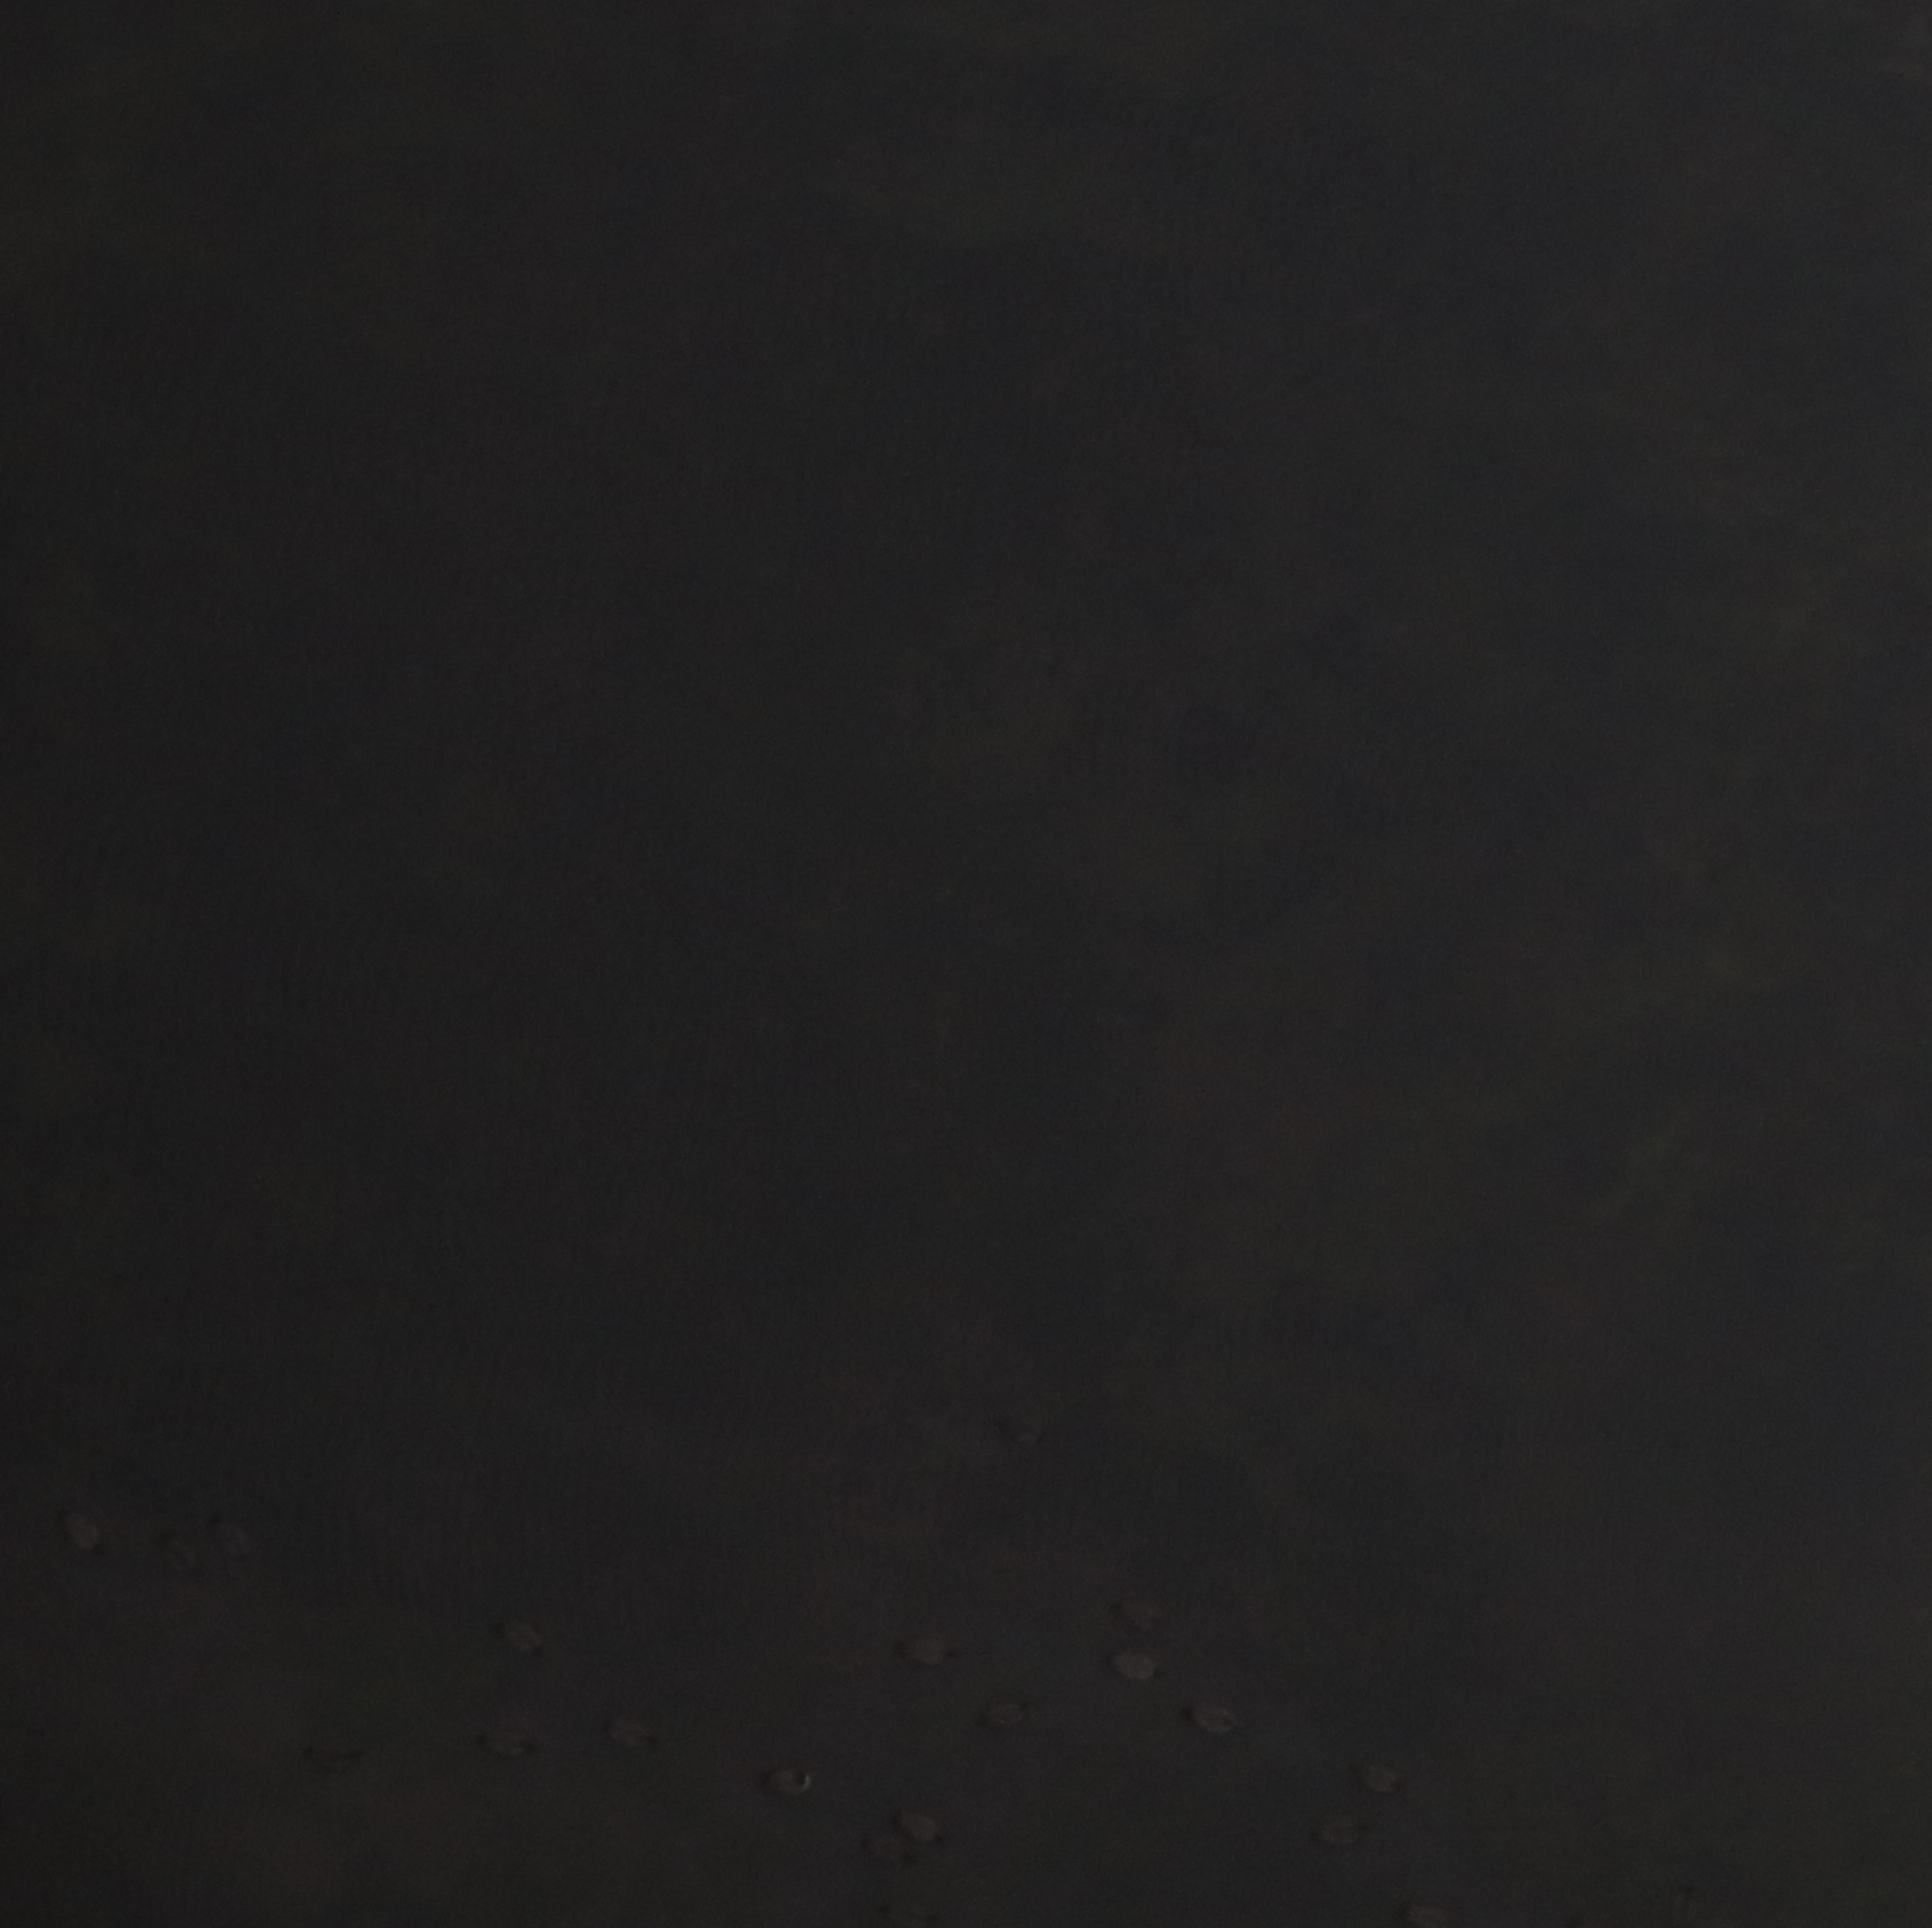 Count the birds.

18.